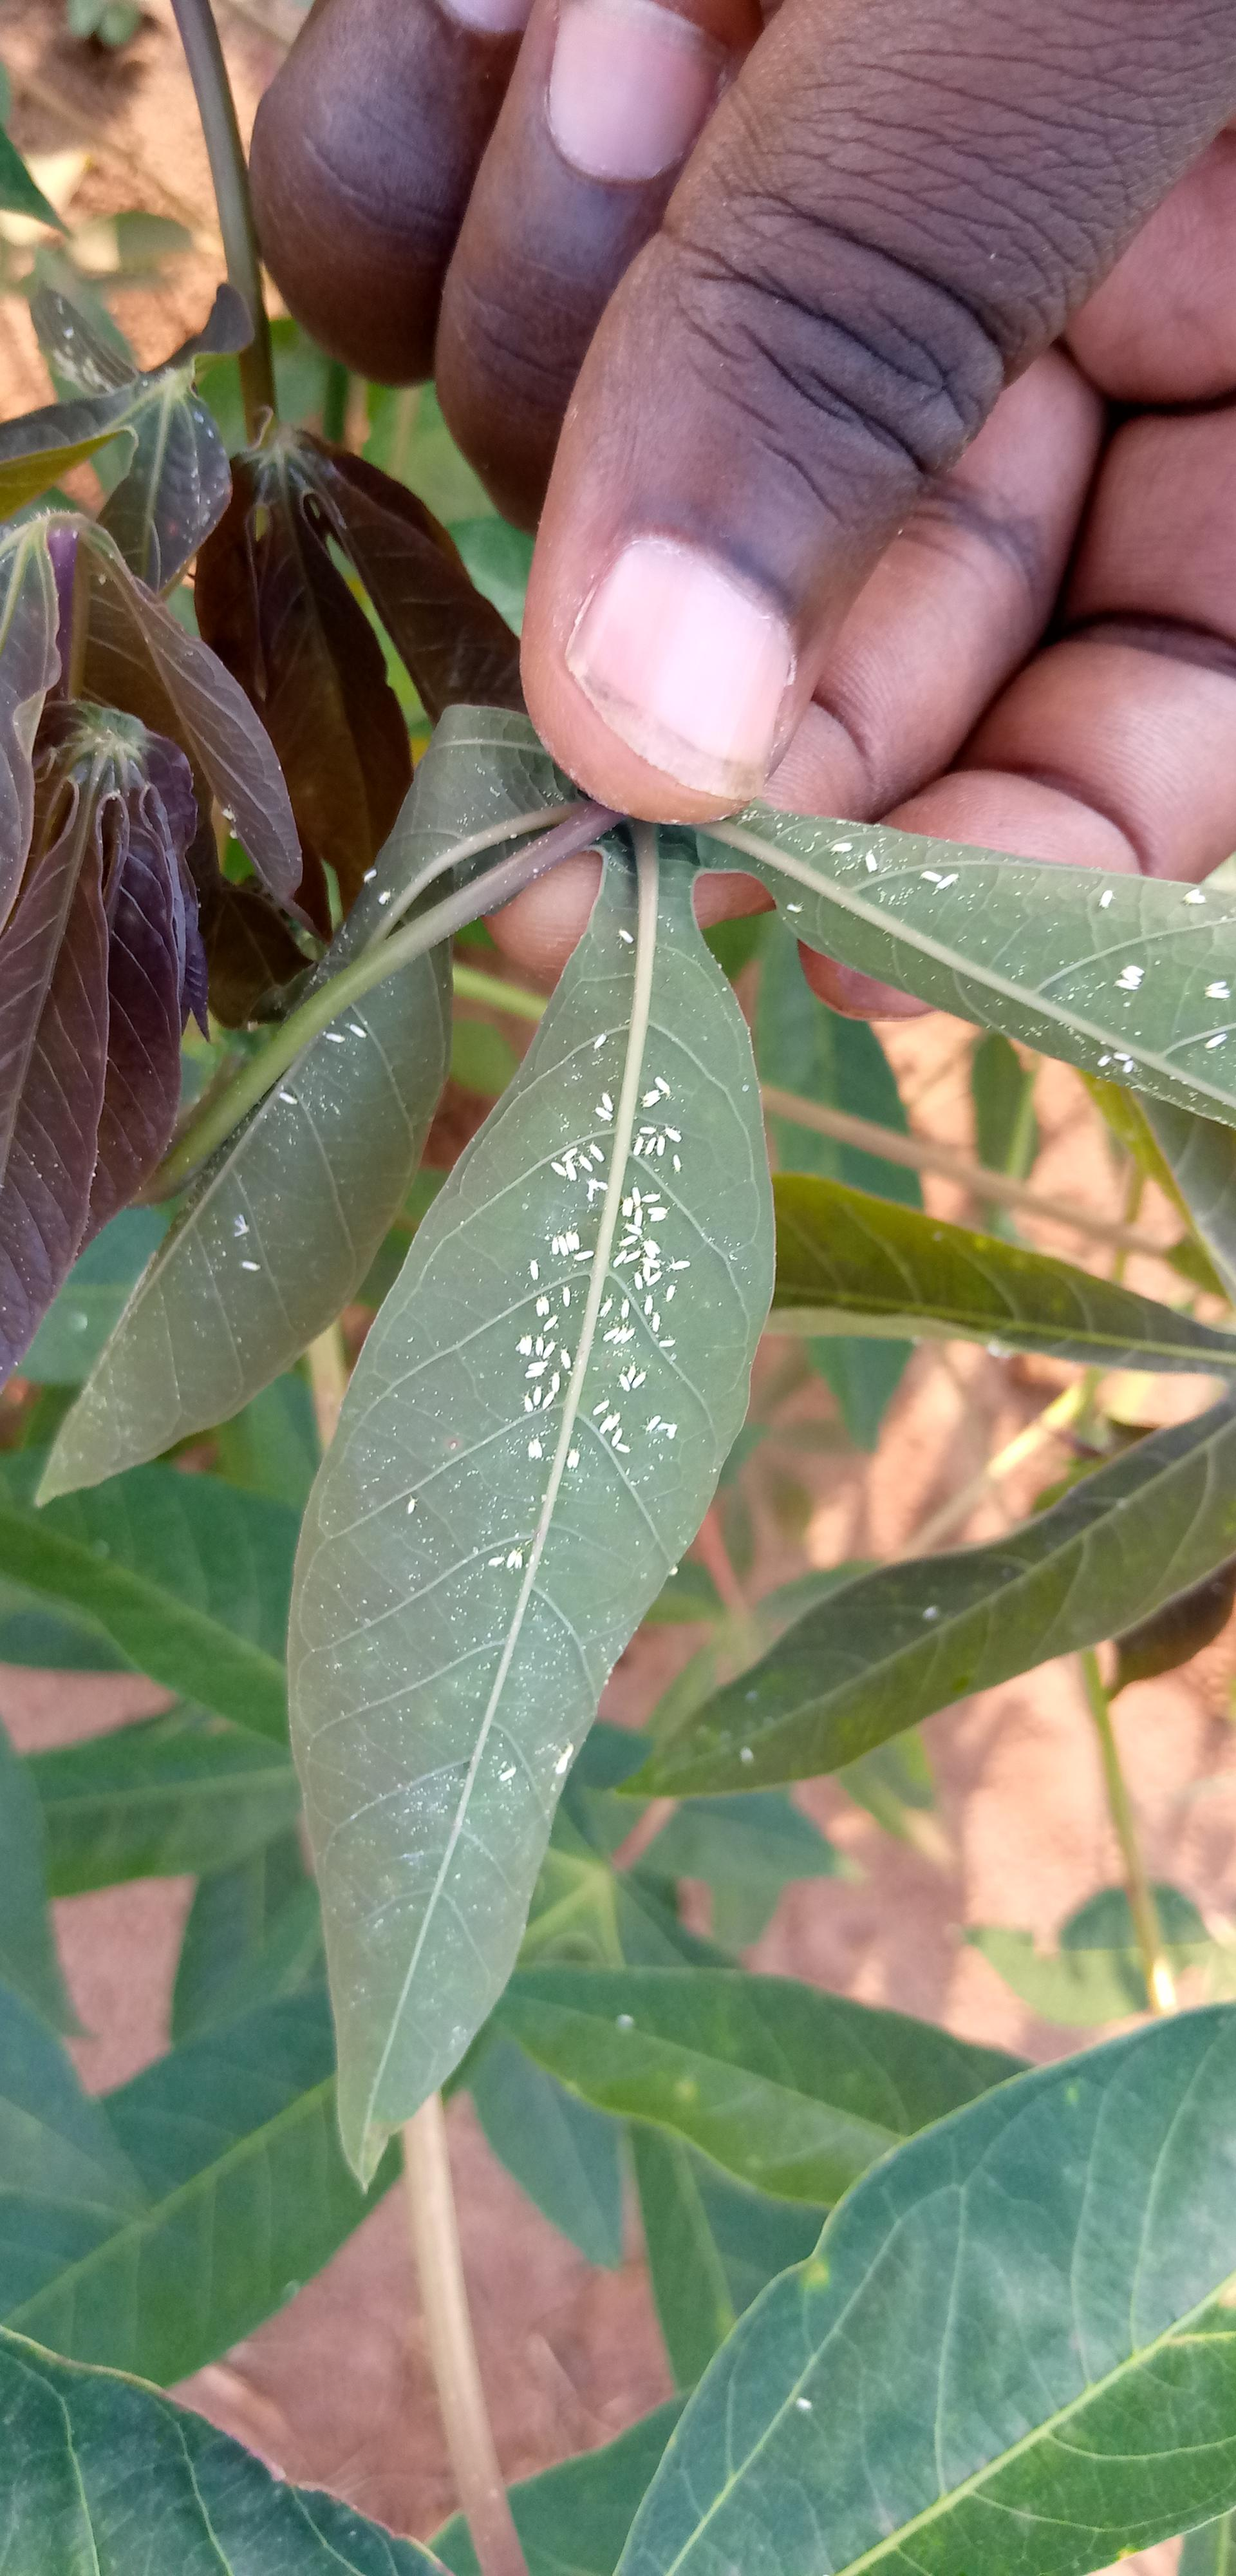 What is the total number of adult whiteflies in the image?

119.